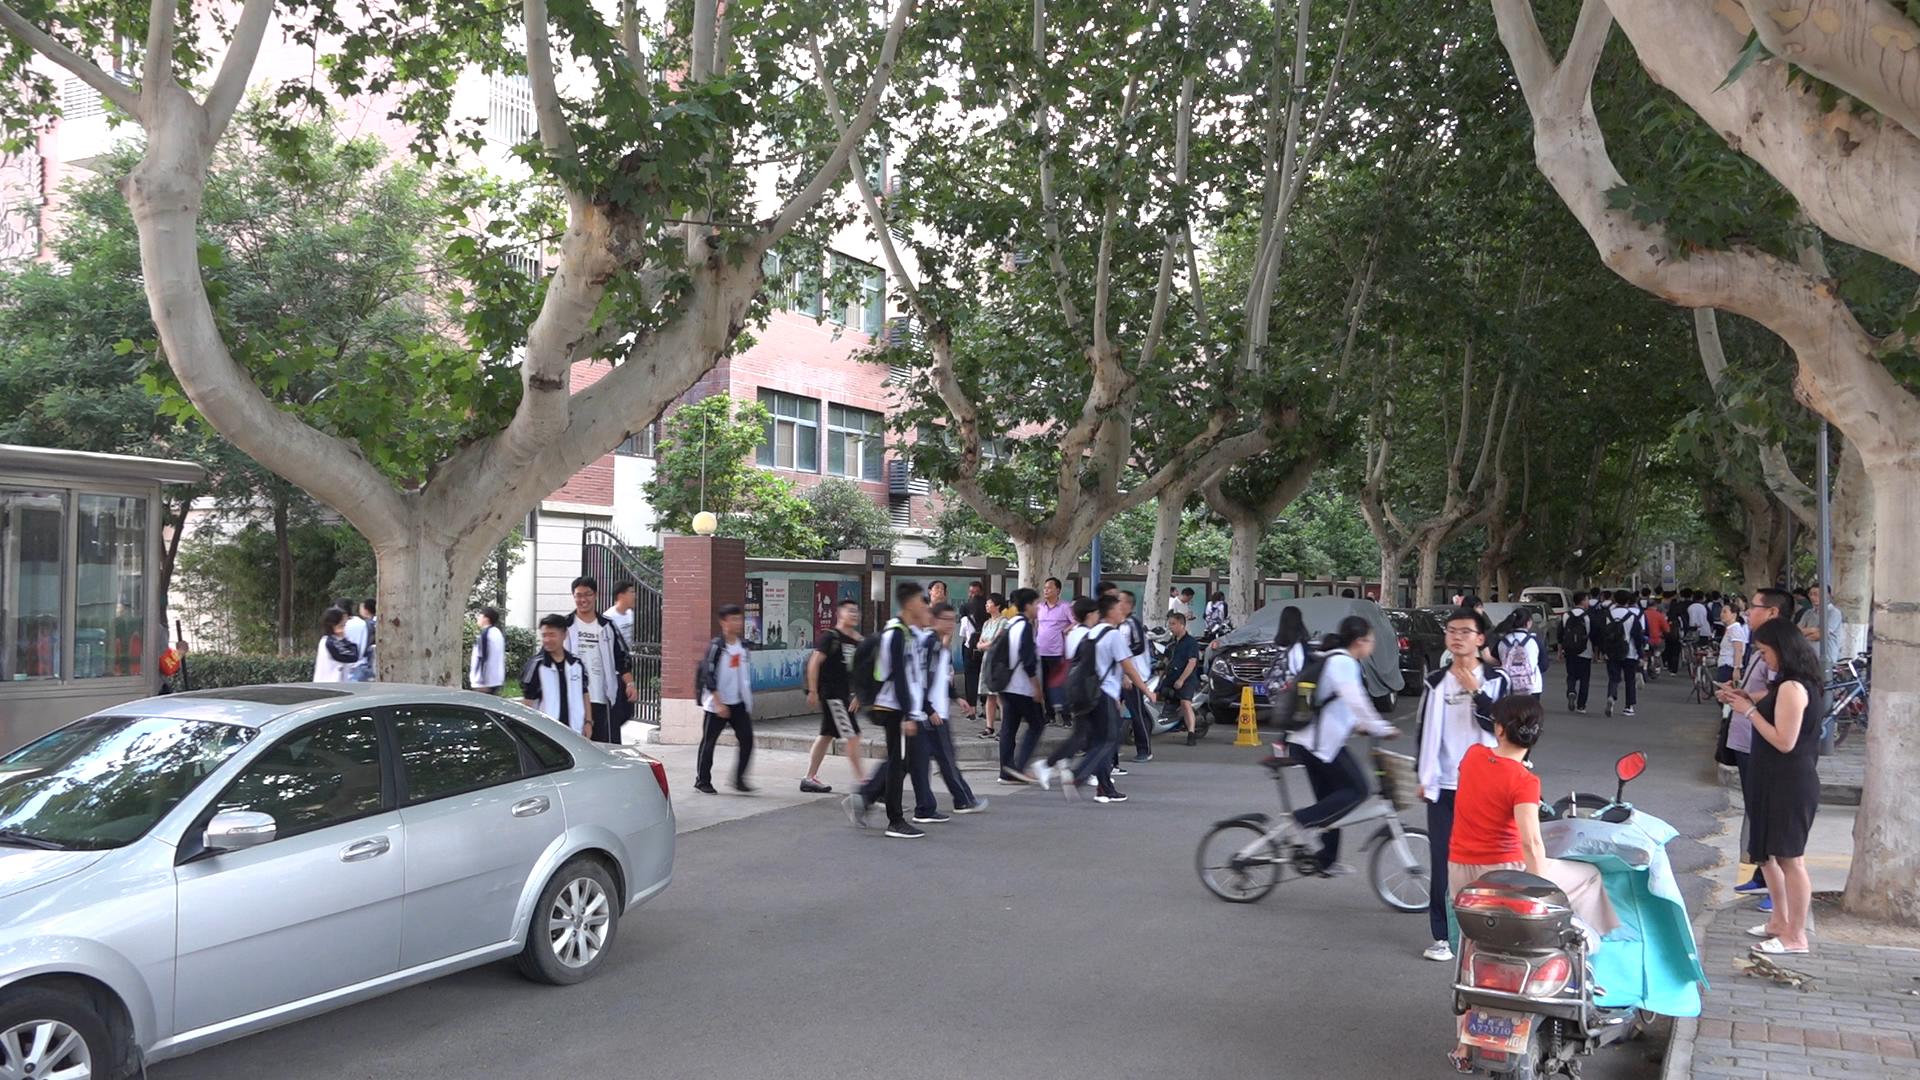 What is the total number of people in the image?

65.